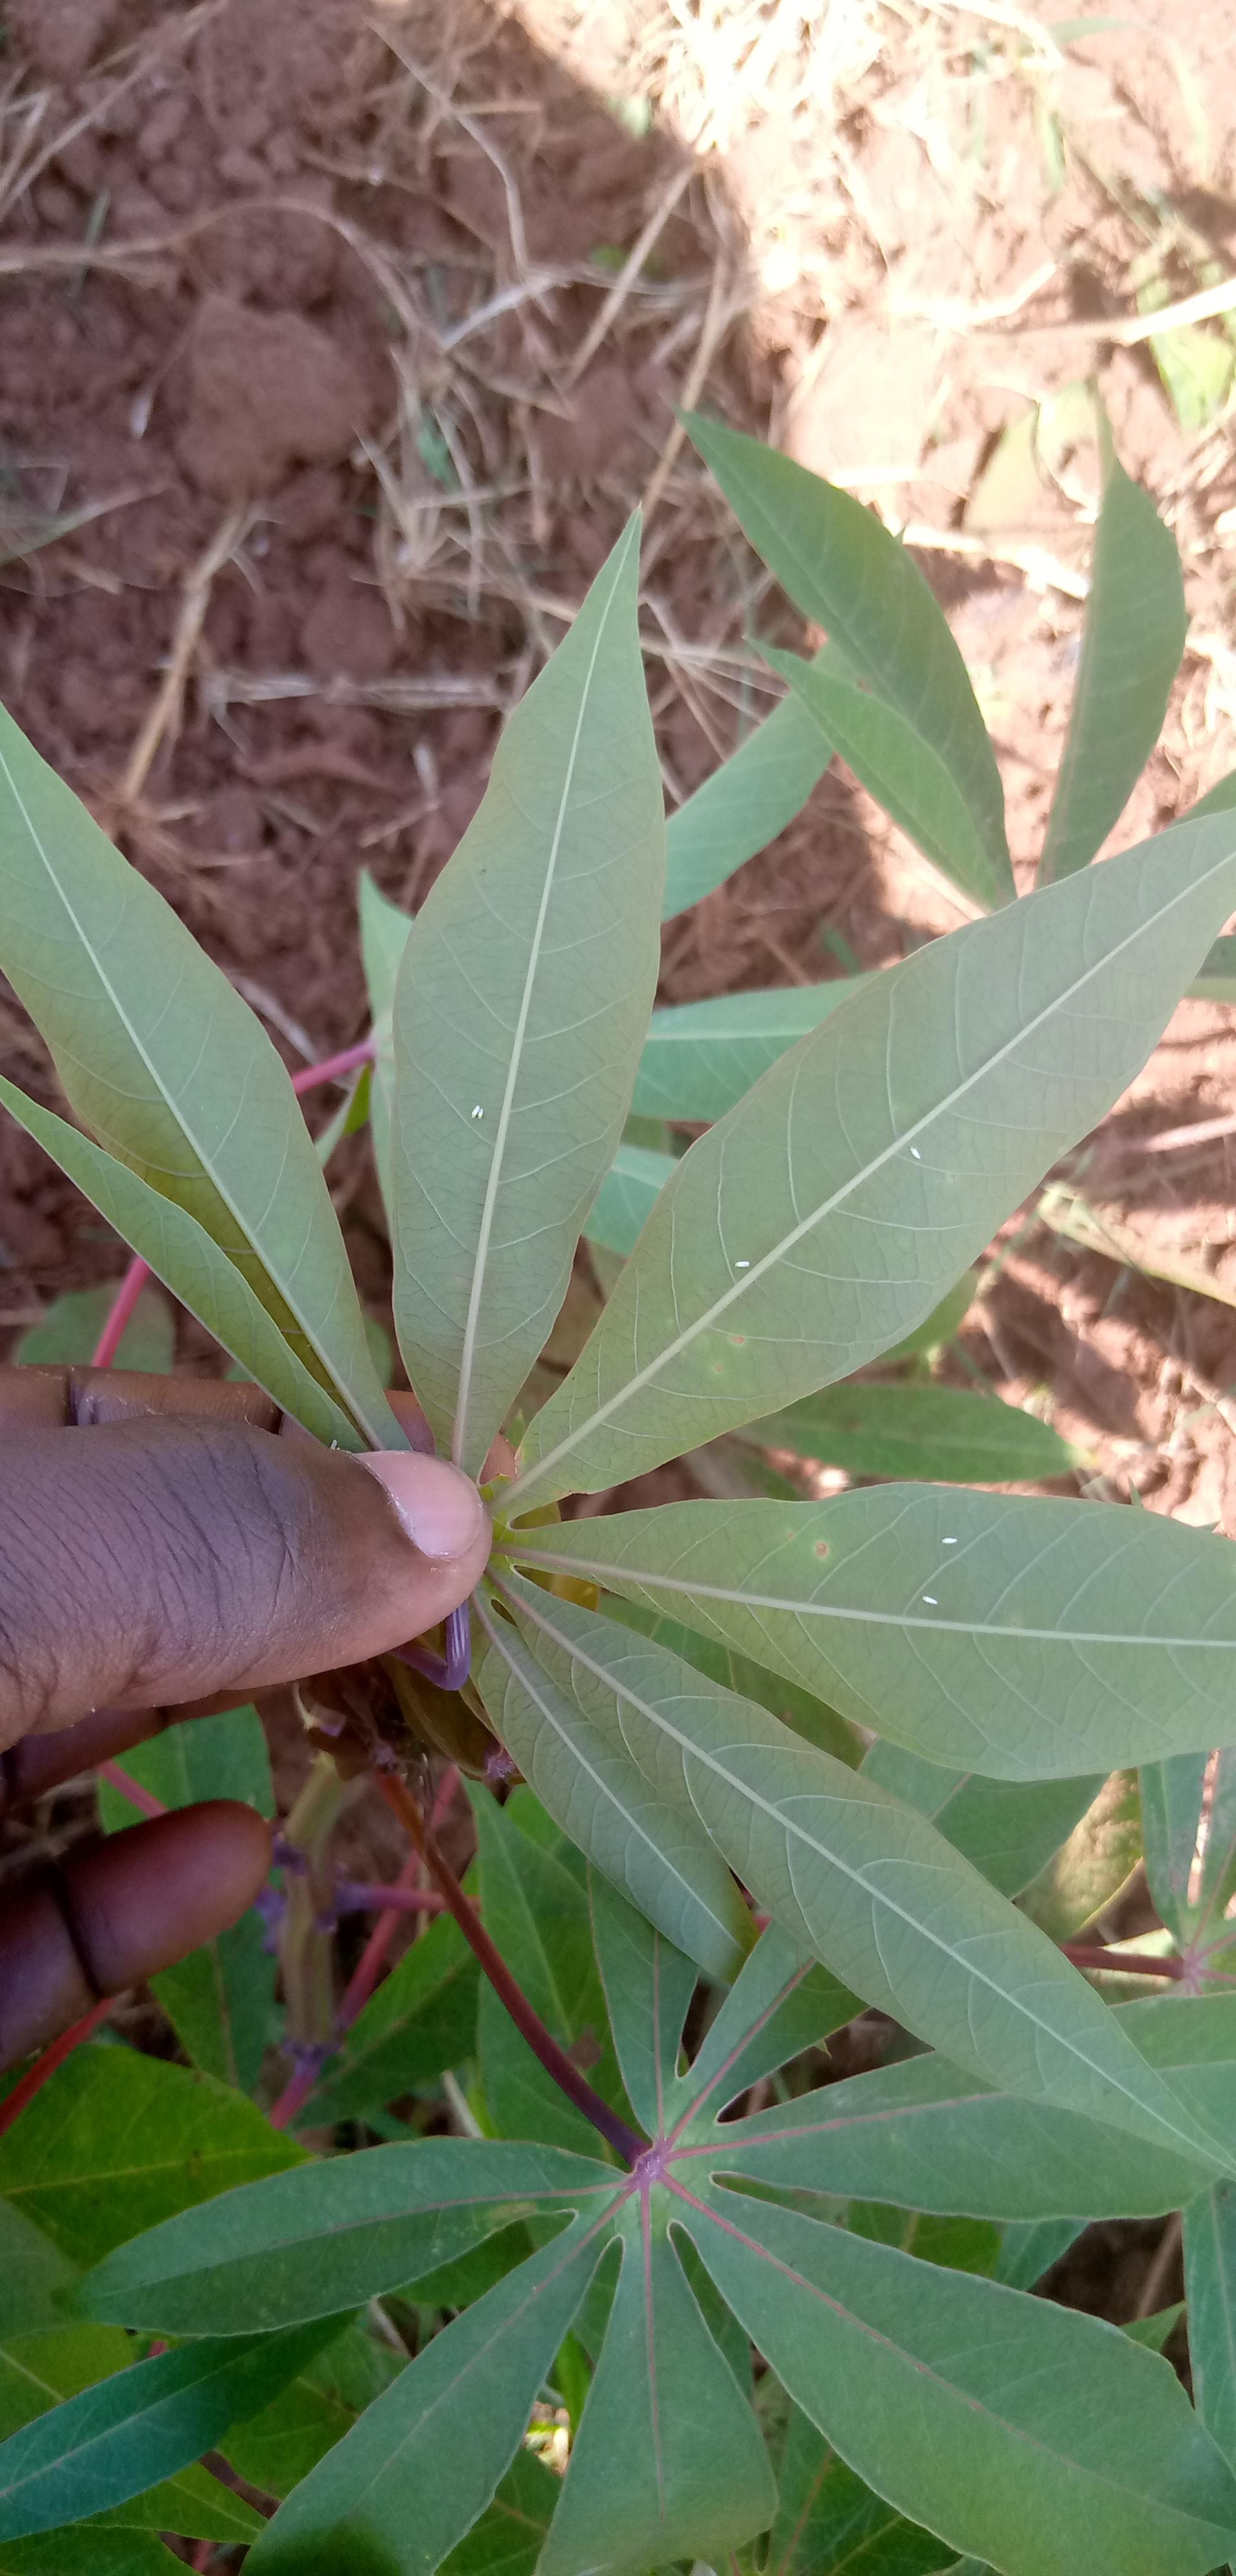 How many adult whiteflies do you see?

6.